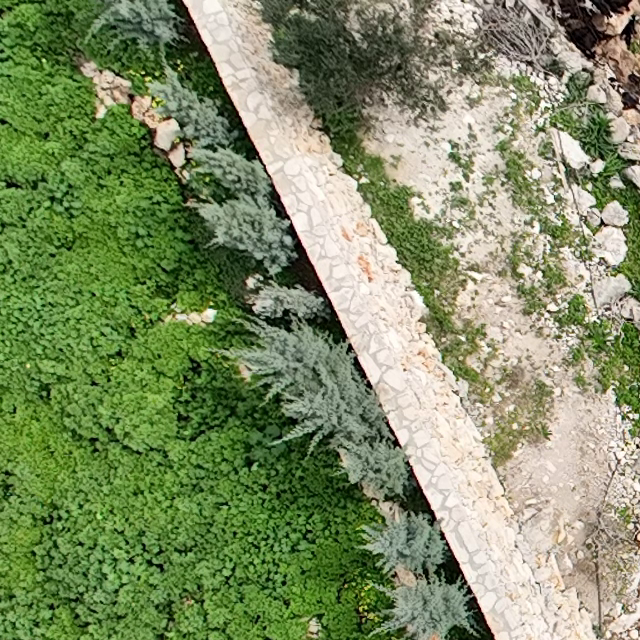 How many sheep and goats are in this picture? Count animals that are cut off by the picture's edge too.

9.